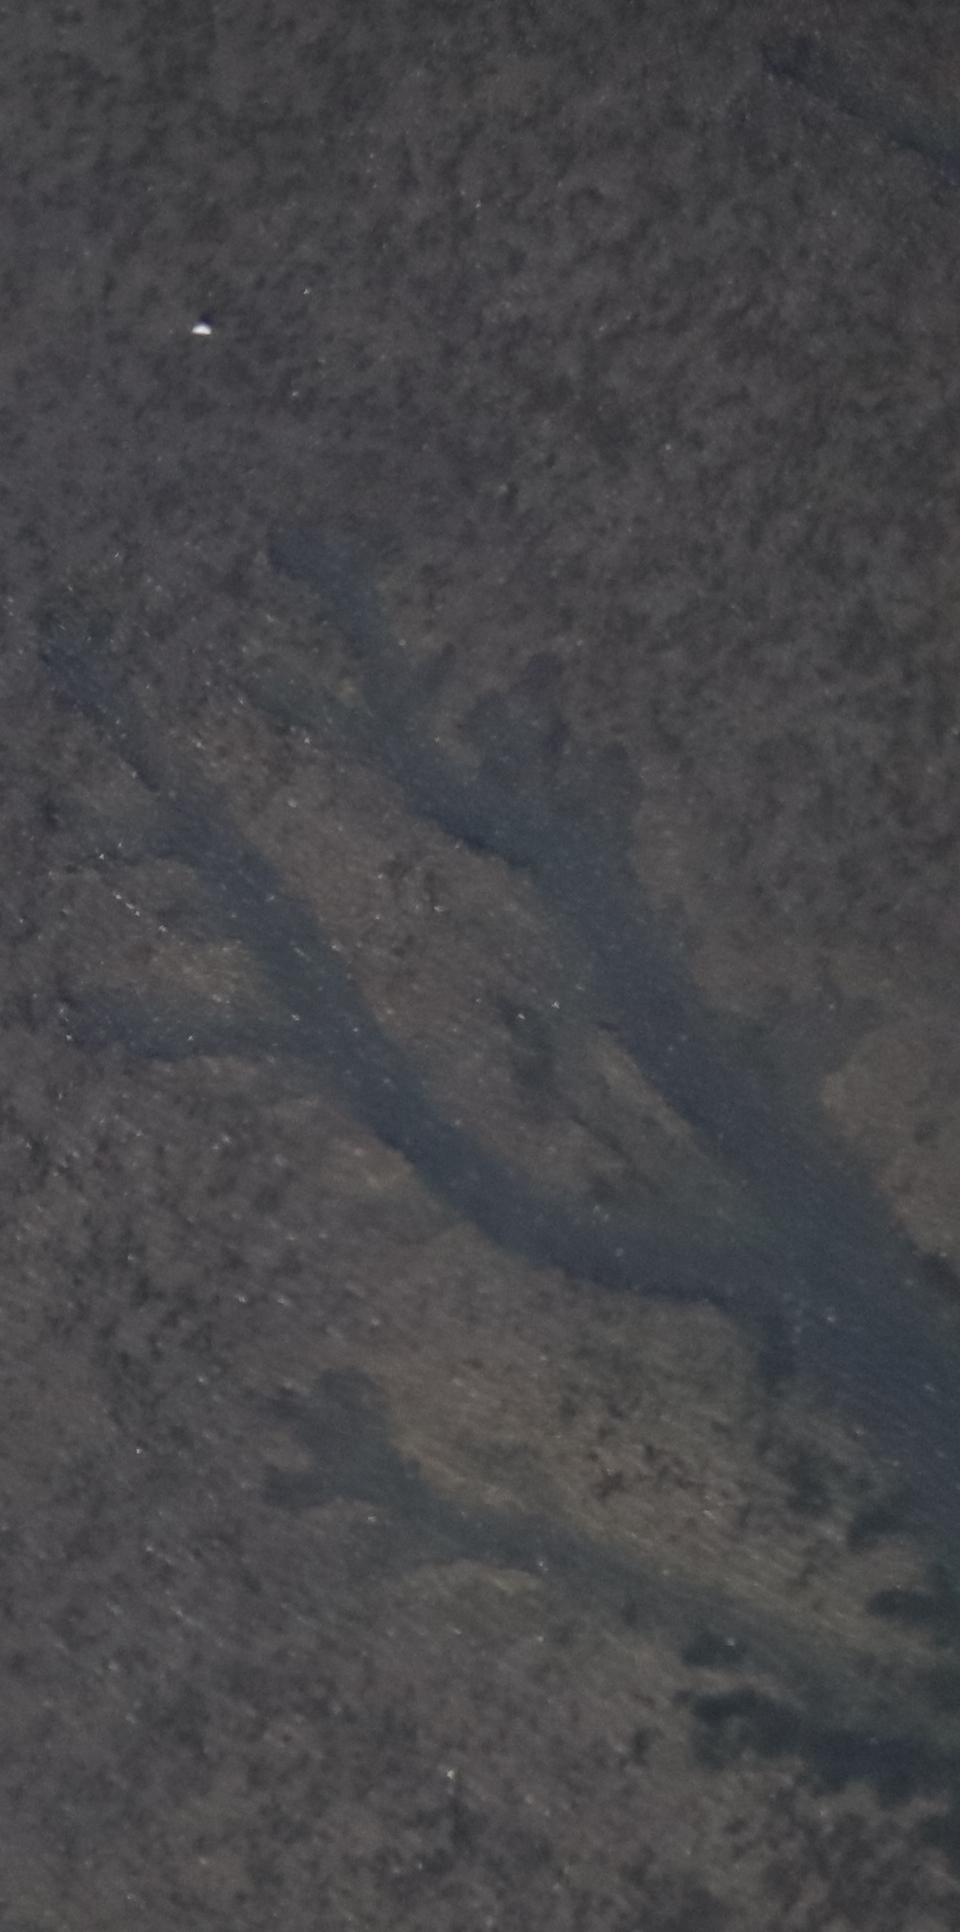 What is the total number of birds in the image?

1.